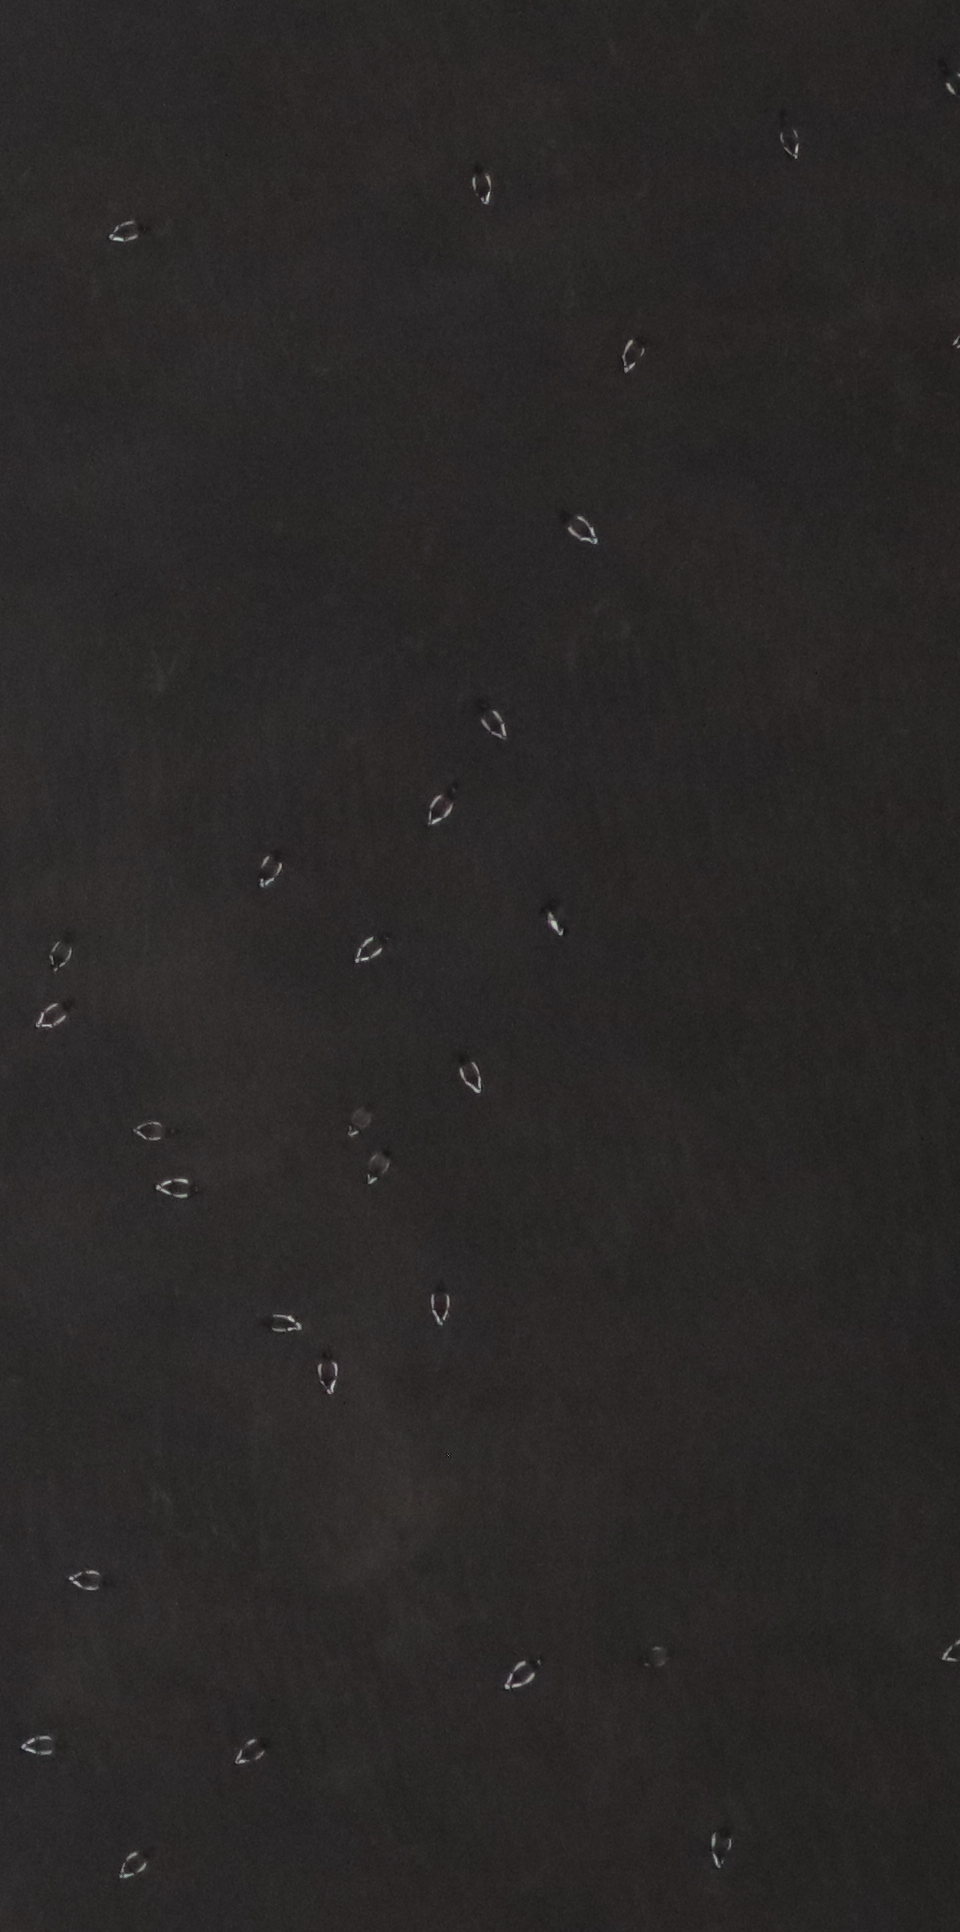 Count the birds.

29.